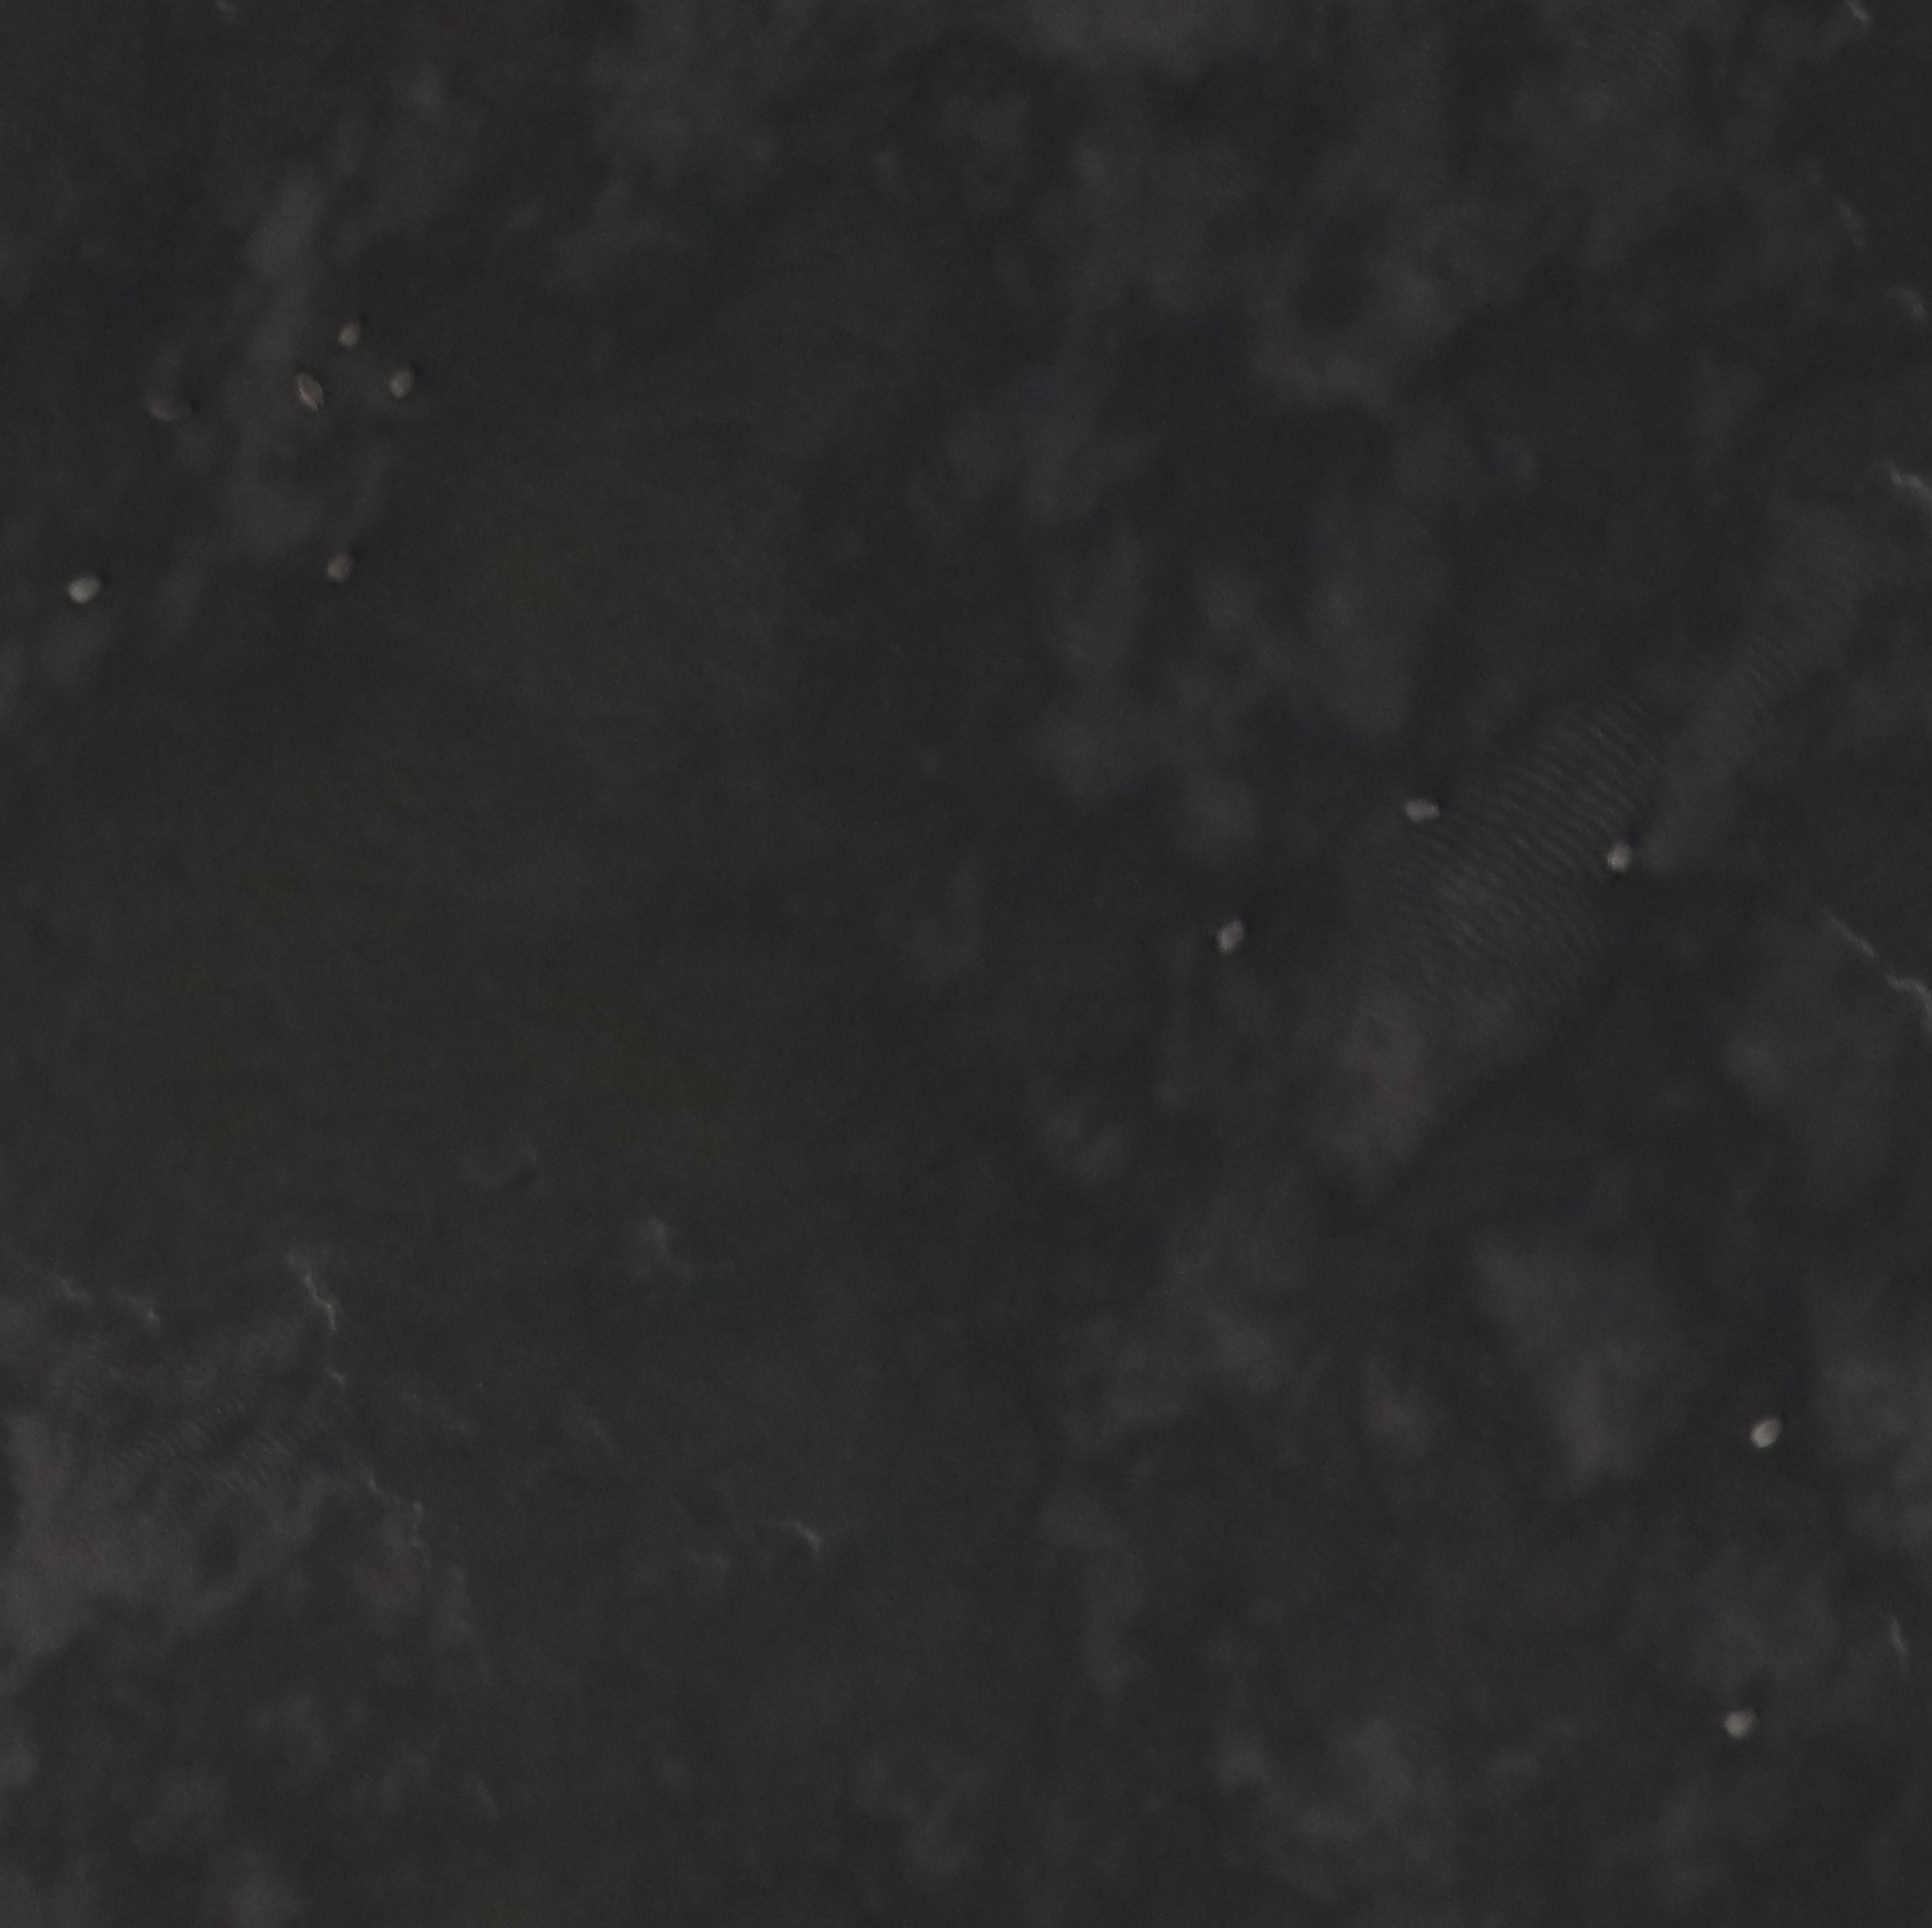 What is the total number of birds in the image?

11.